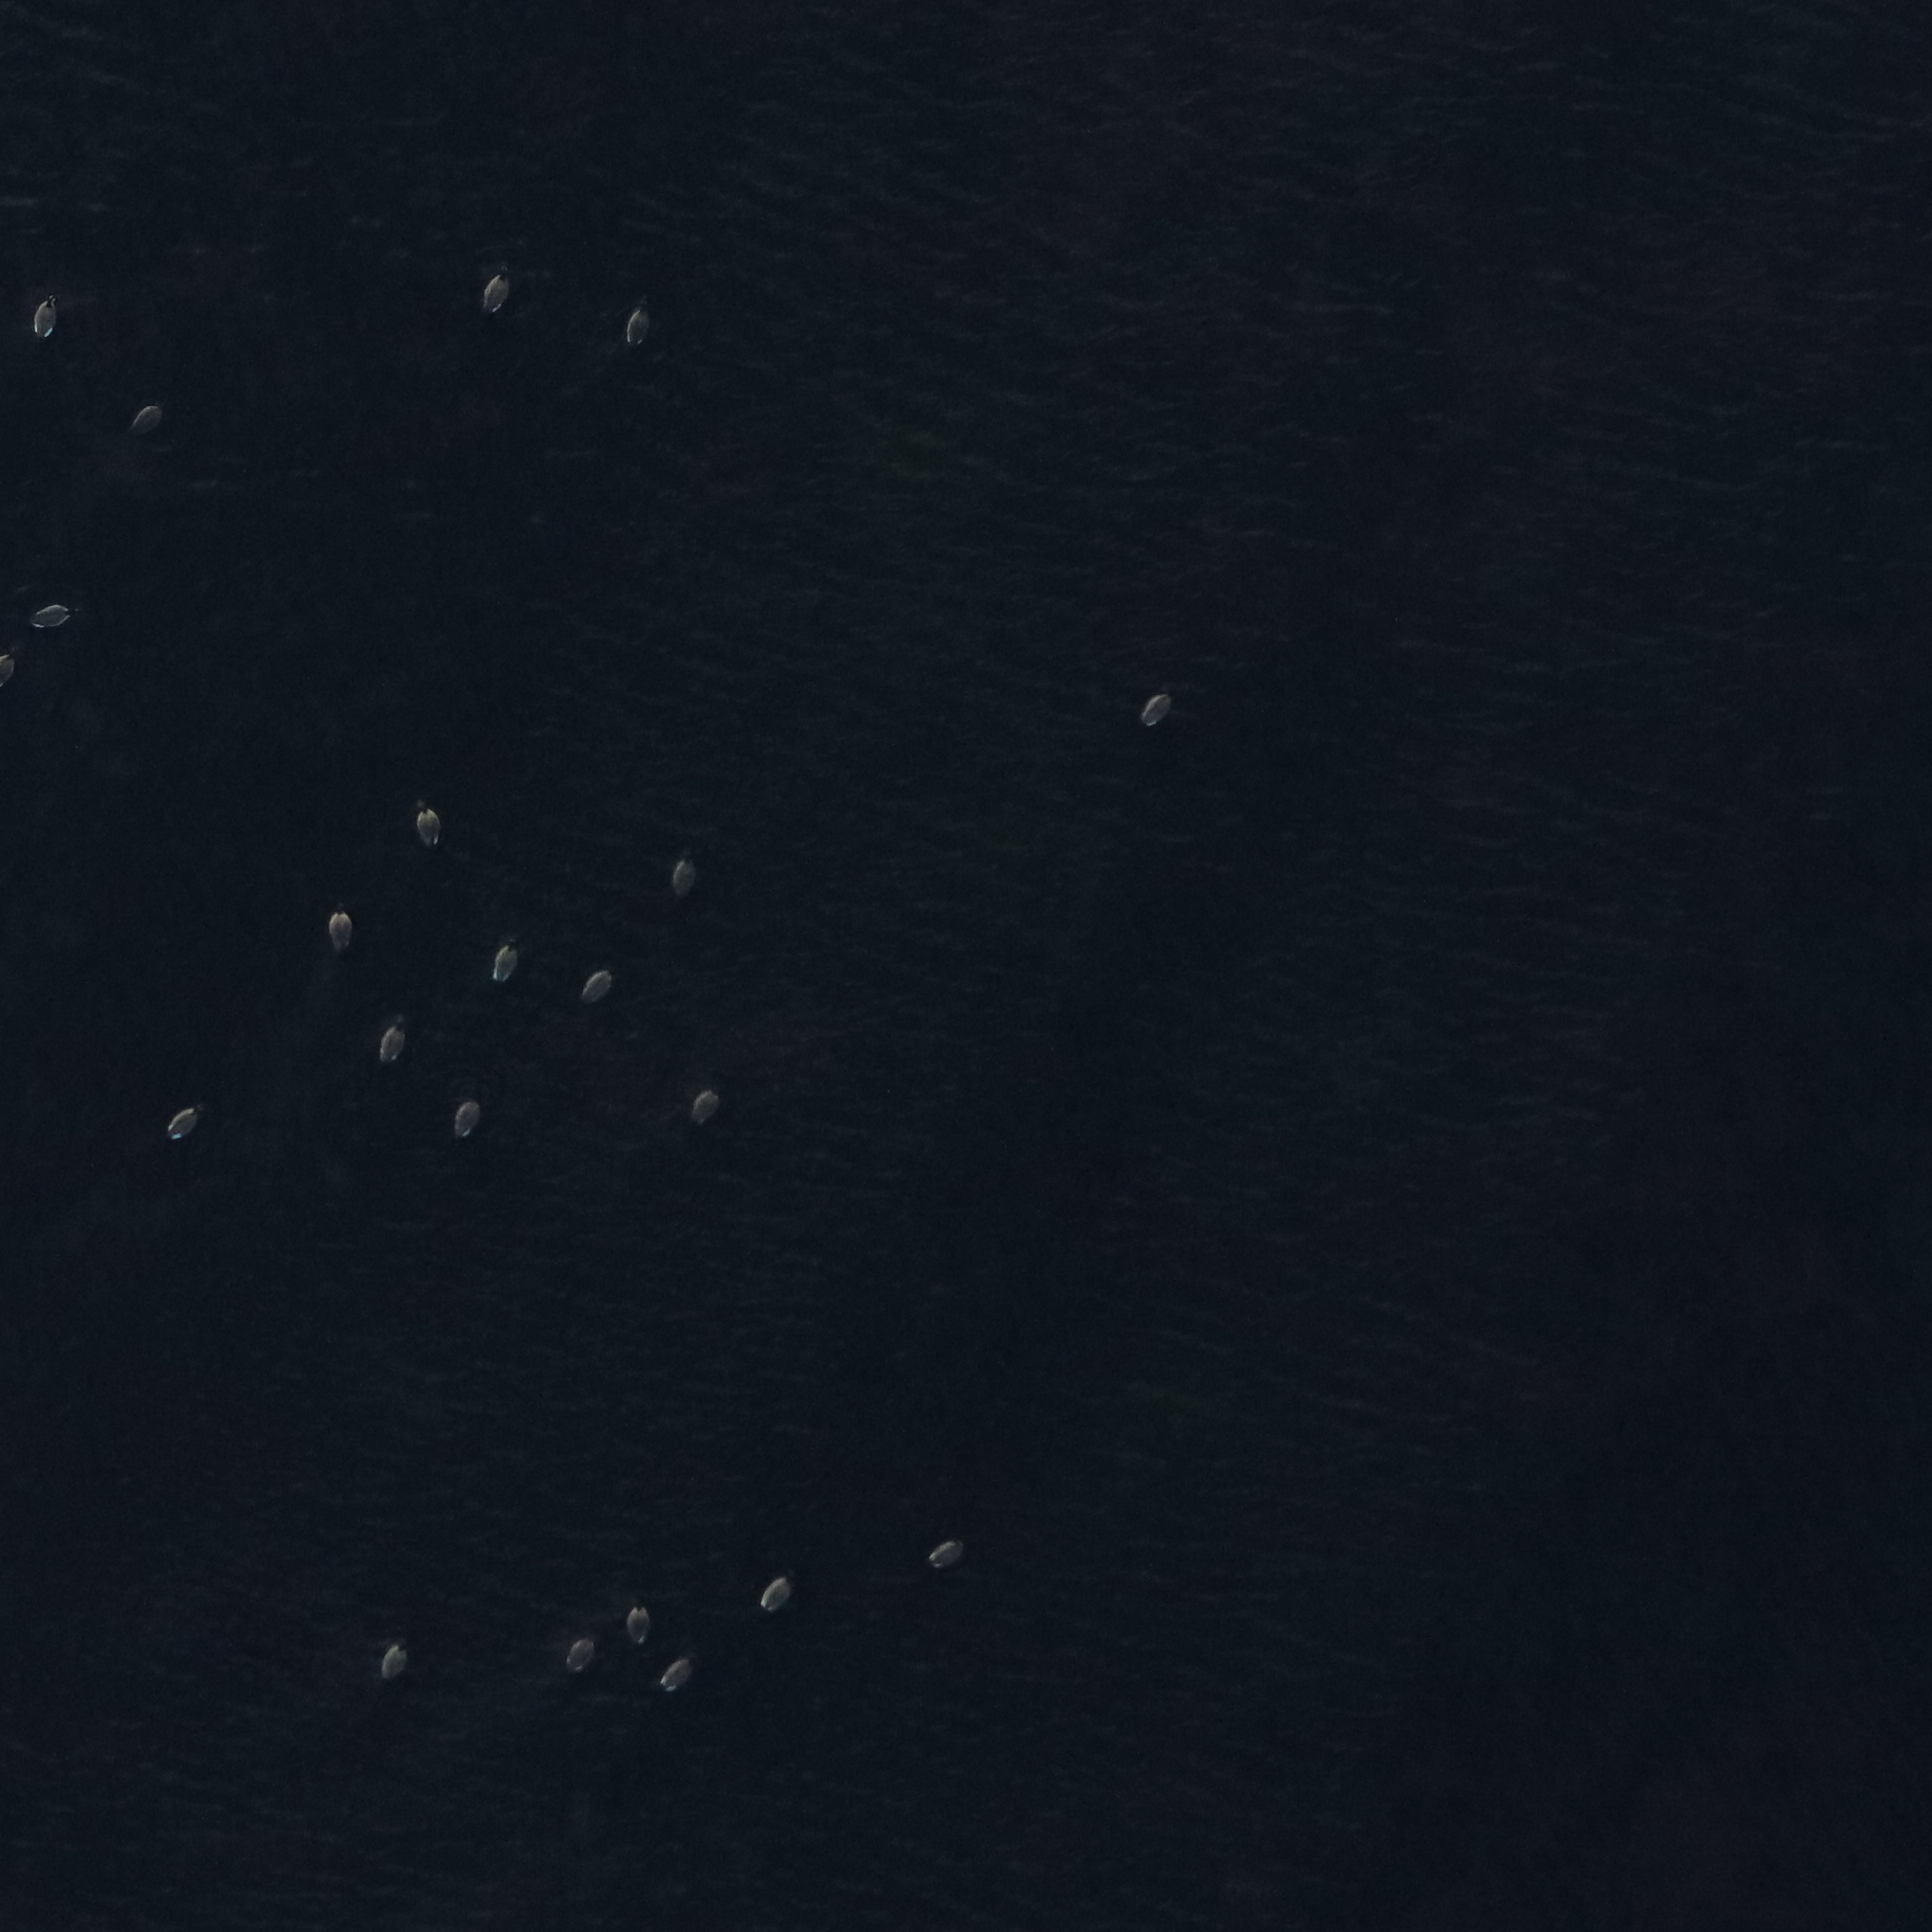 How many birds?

22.